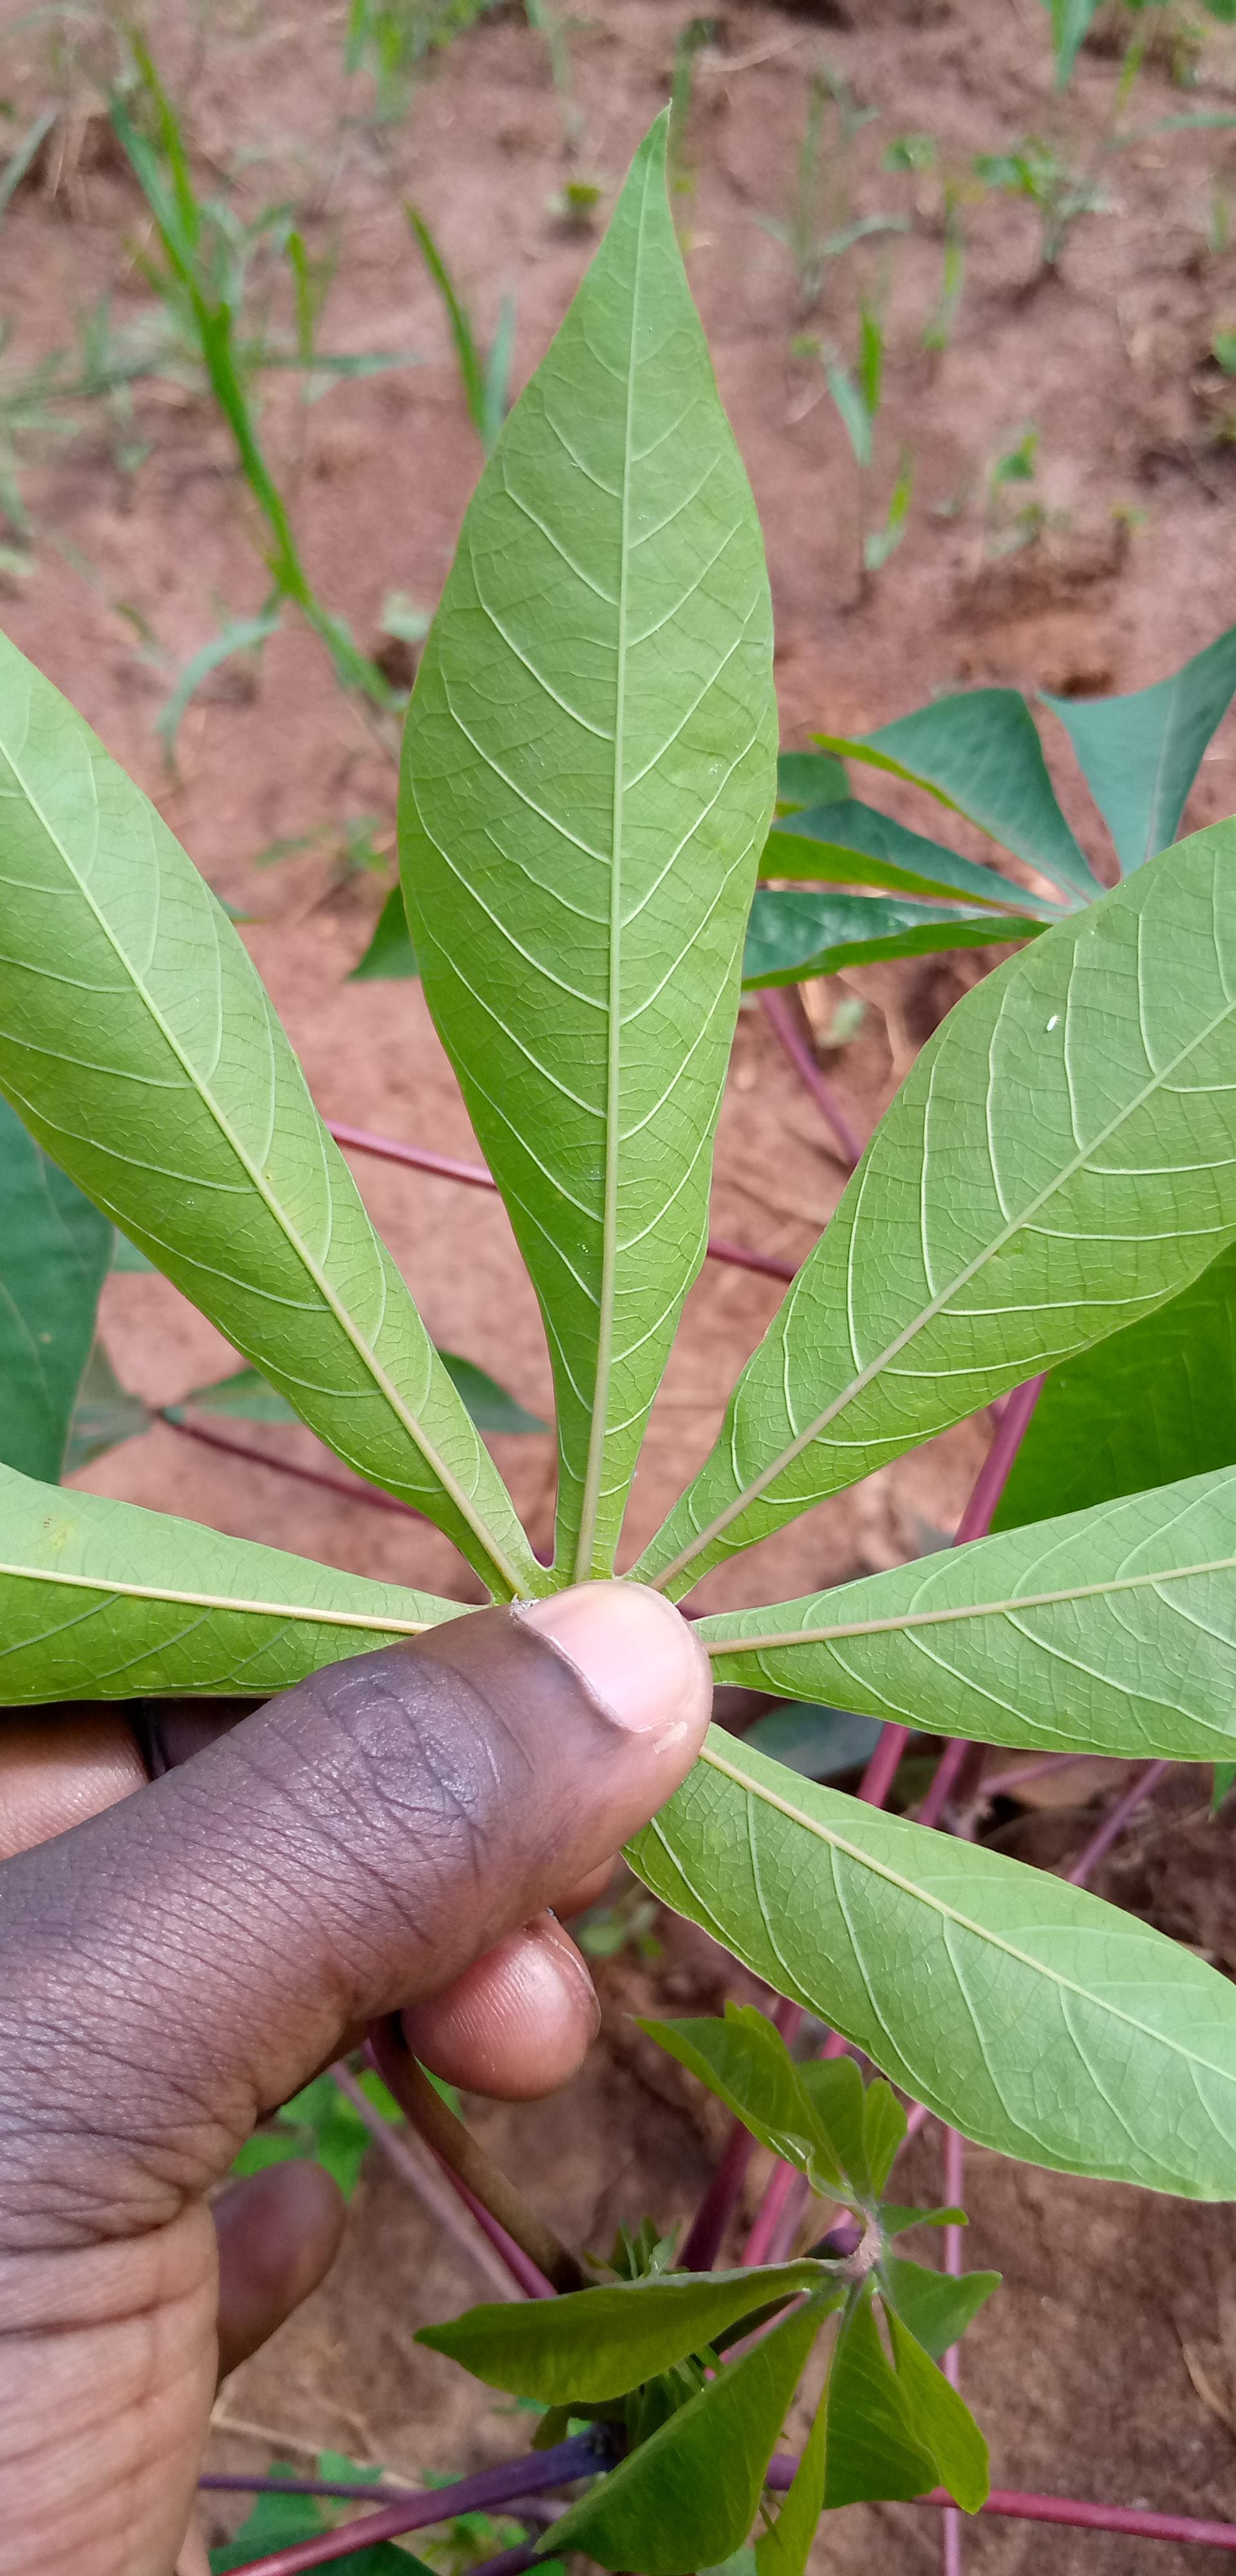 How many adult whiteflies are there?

1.